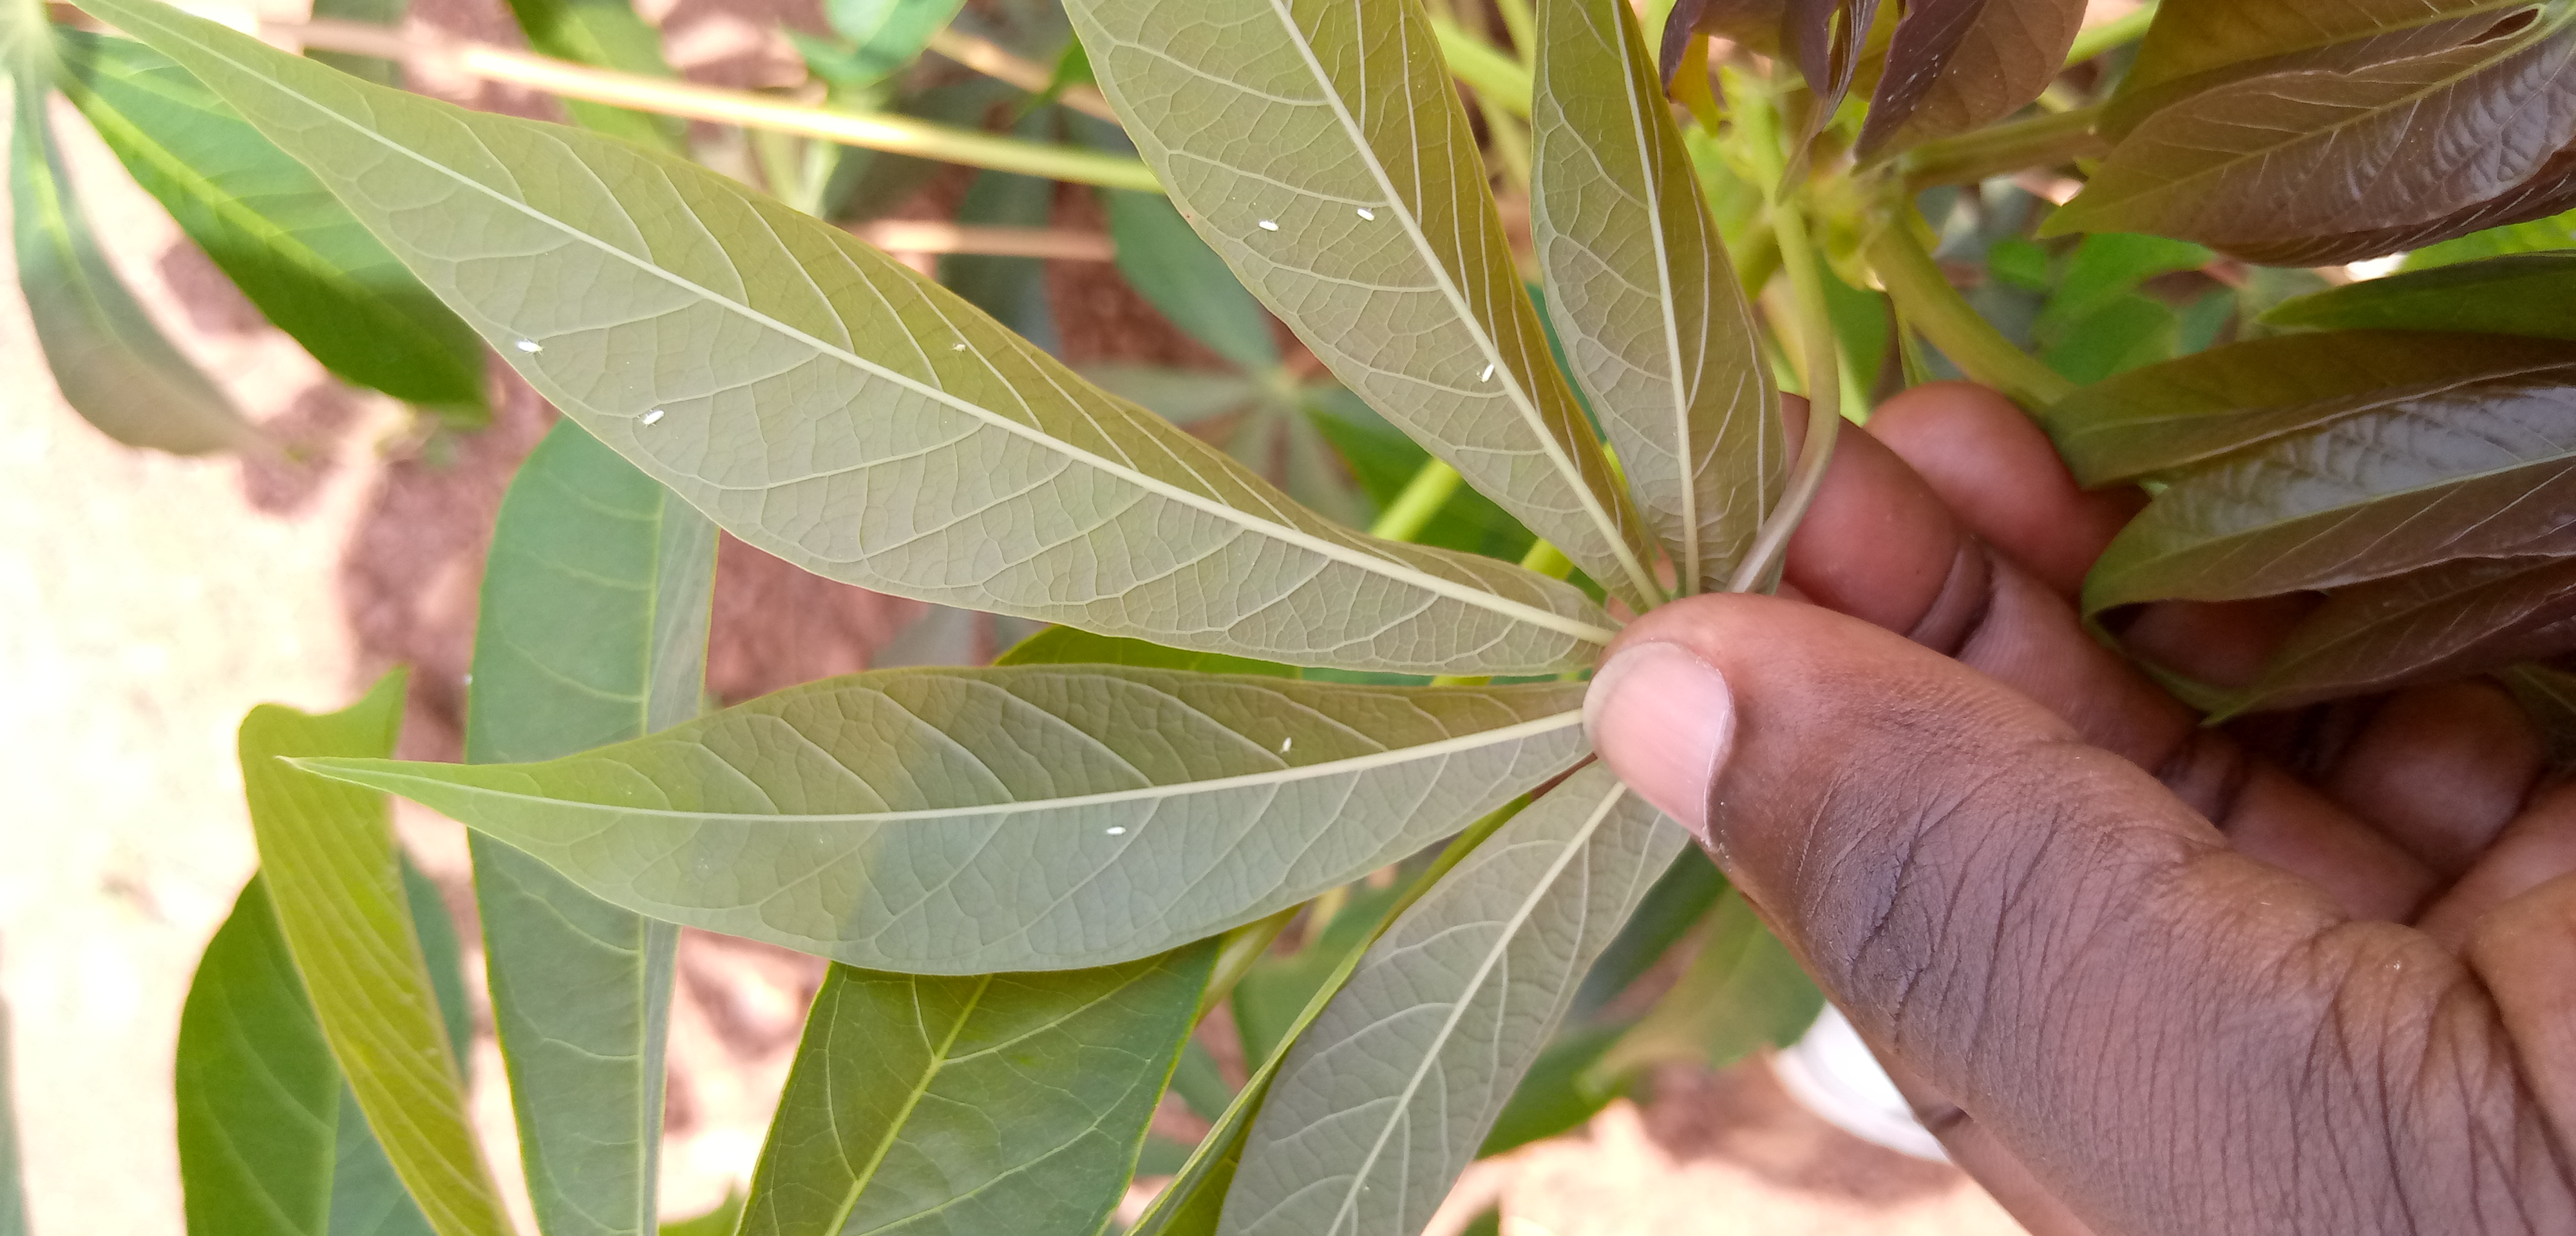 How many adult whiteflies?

8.